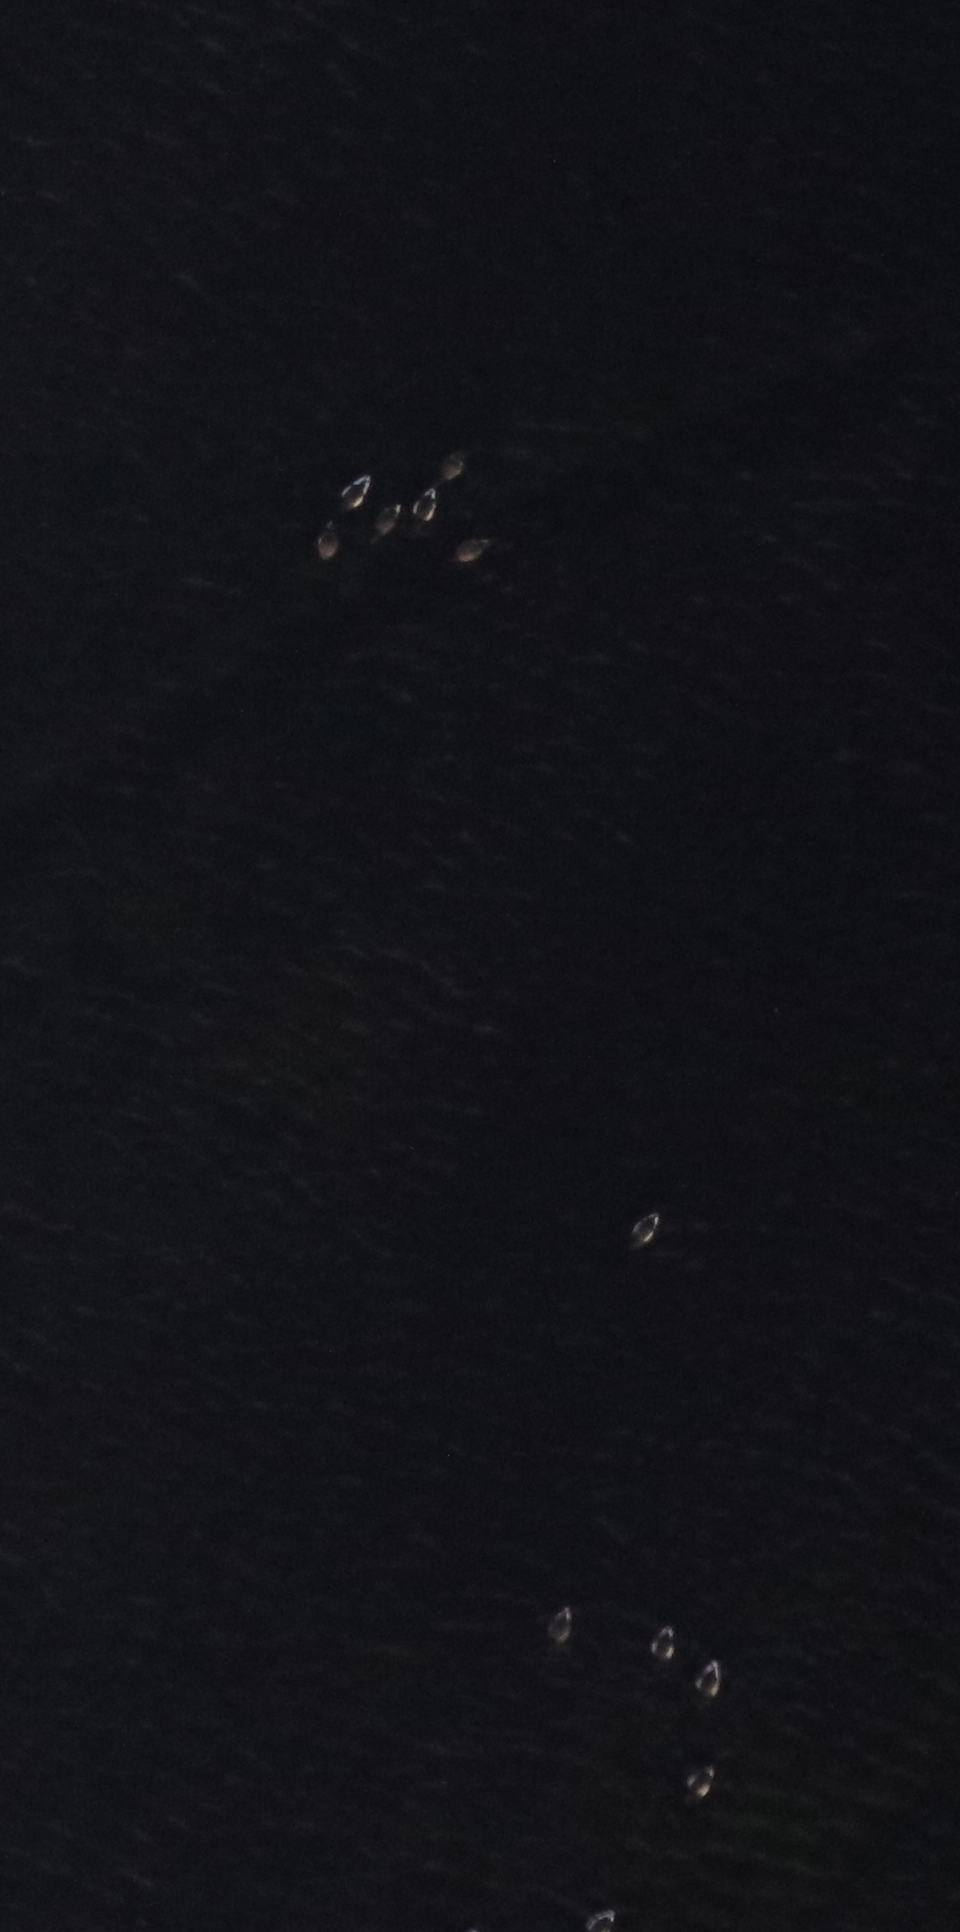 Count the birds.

12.